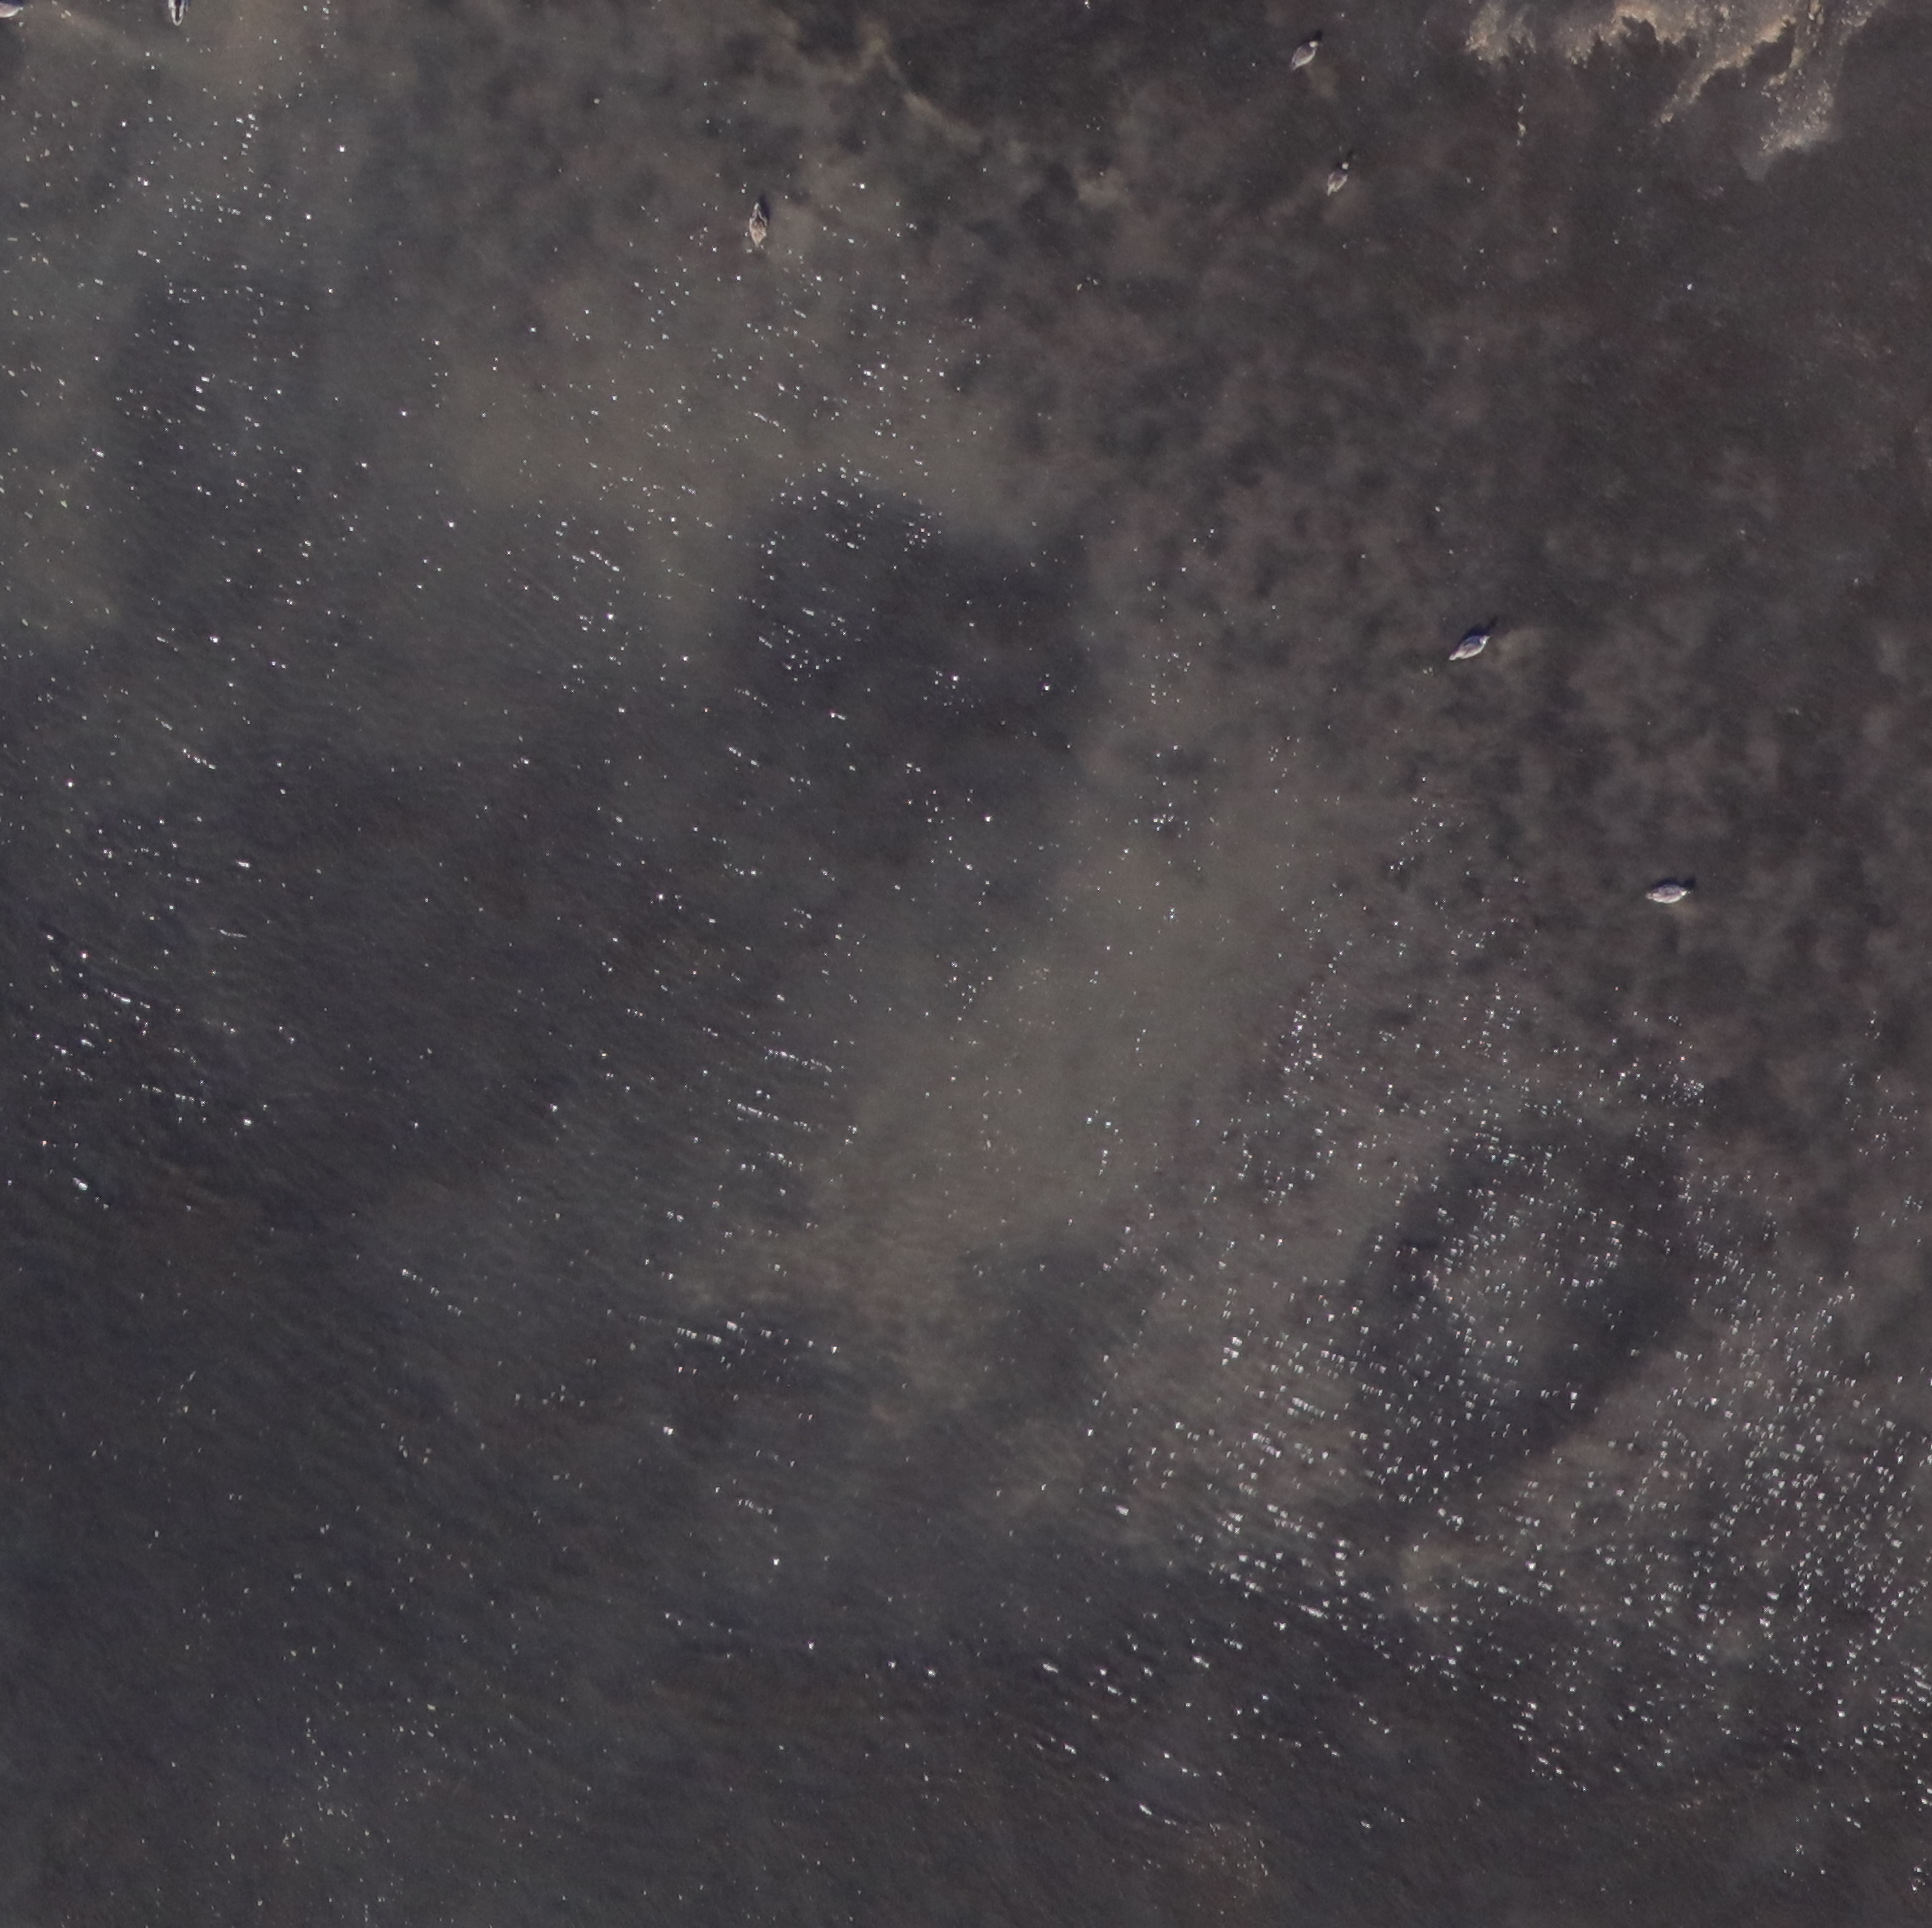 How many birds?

6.